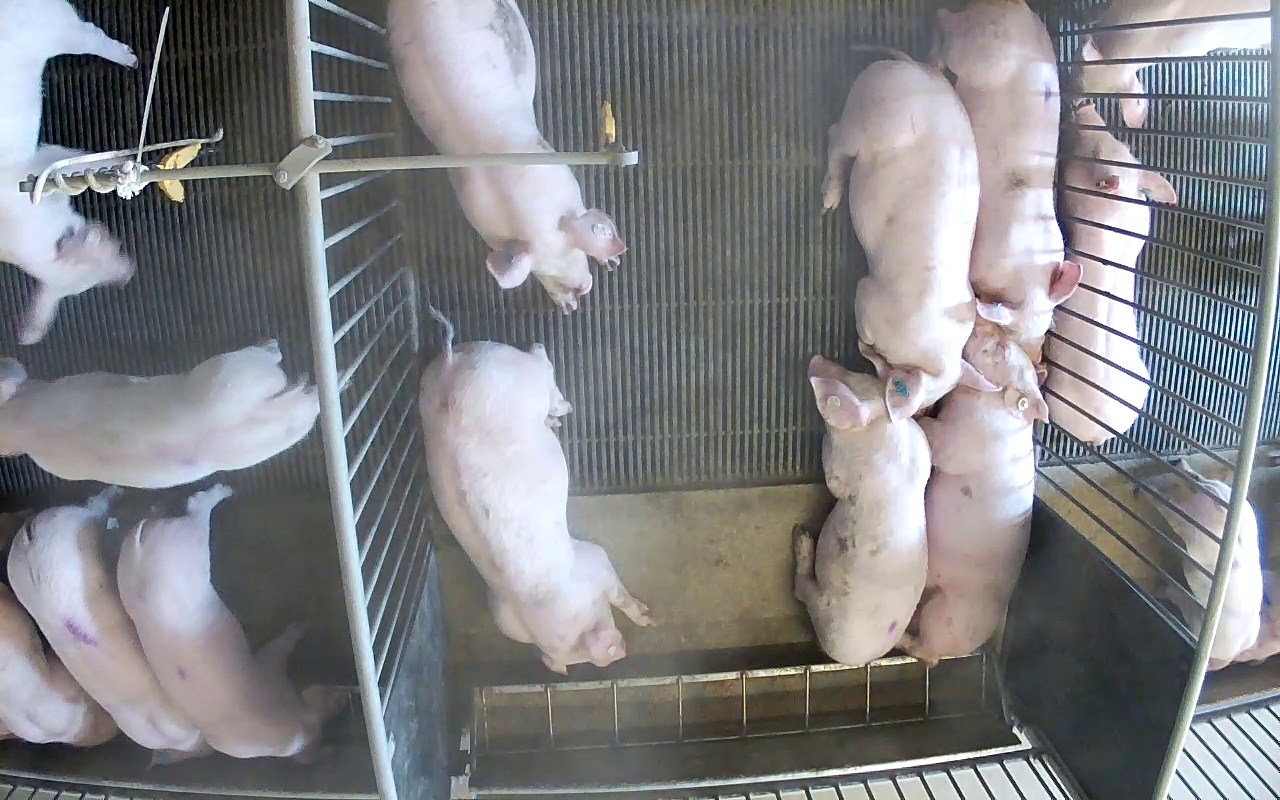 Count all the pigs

15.